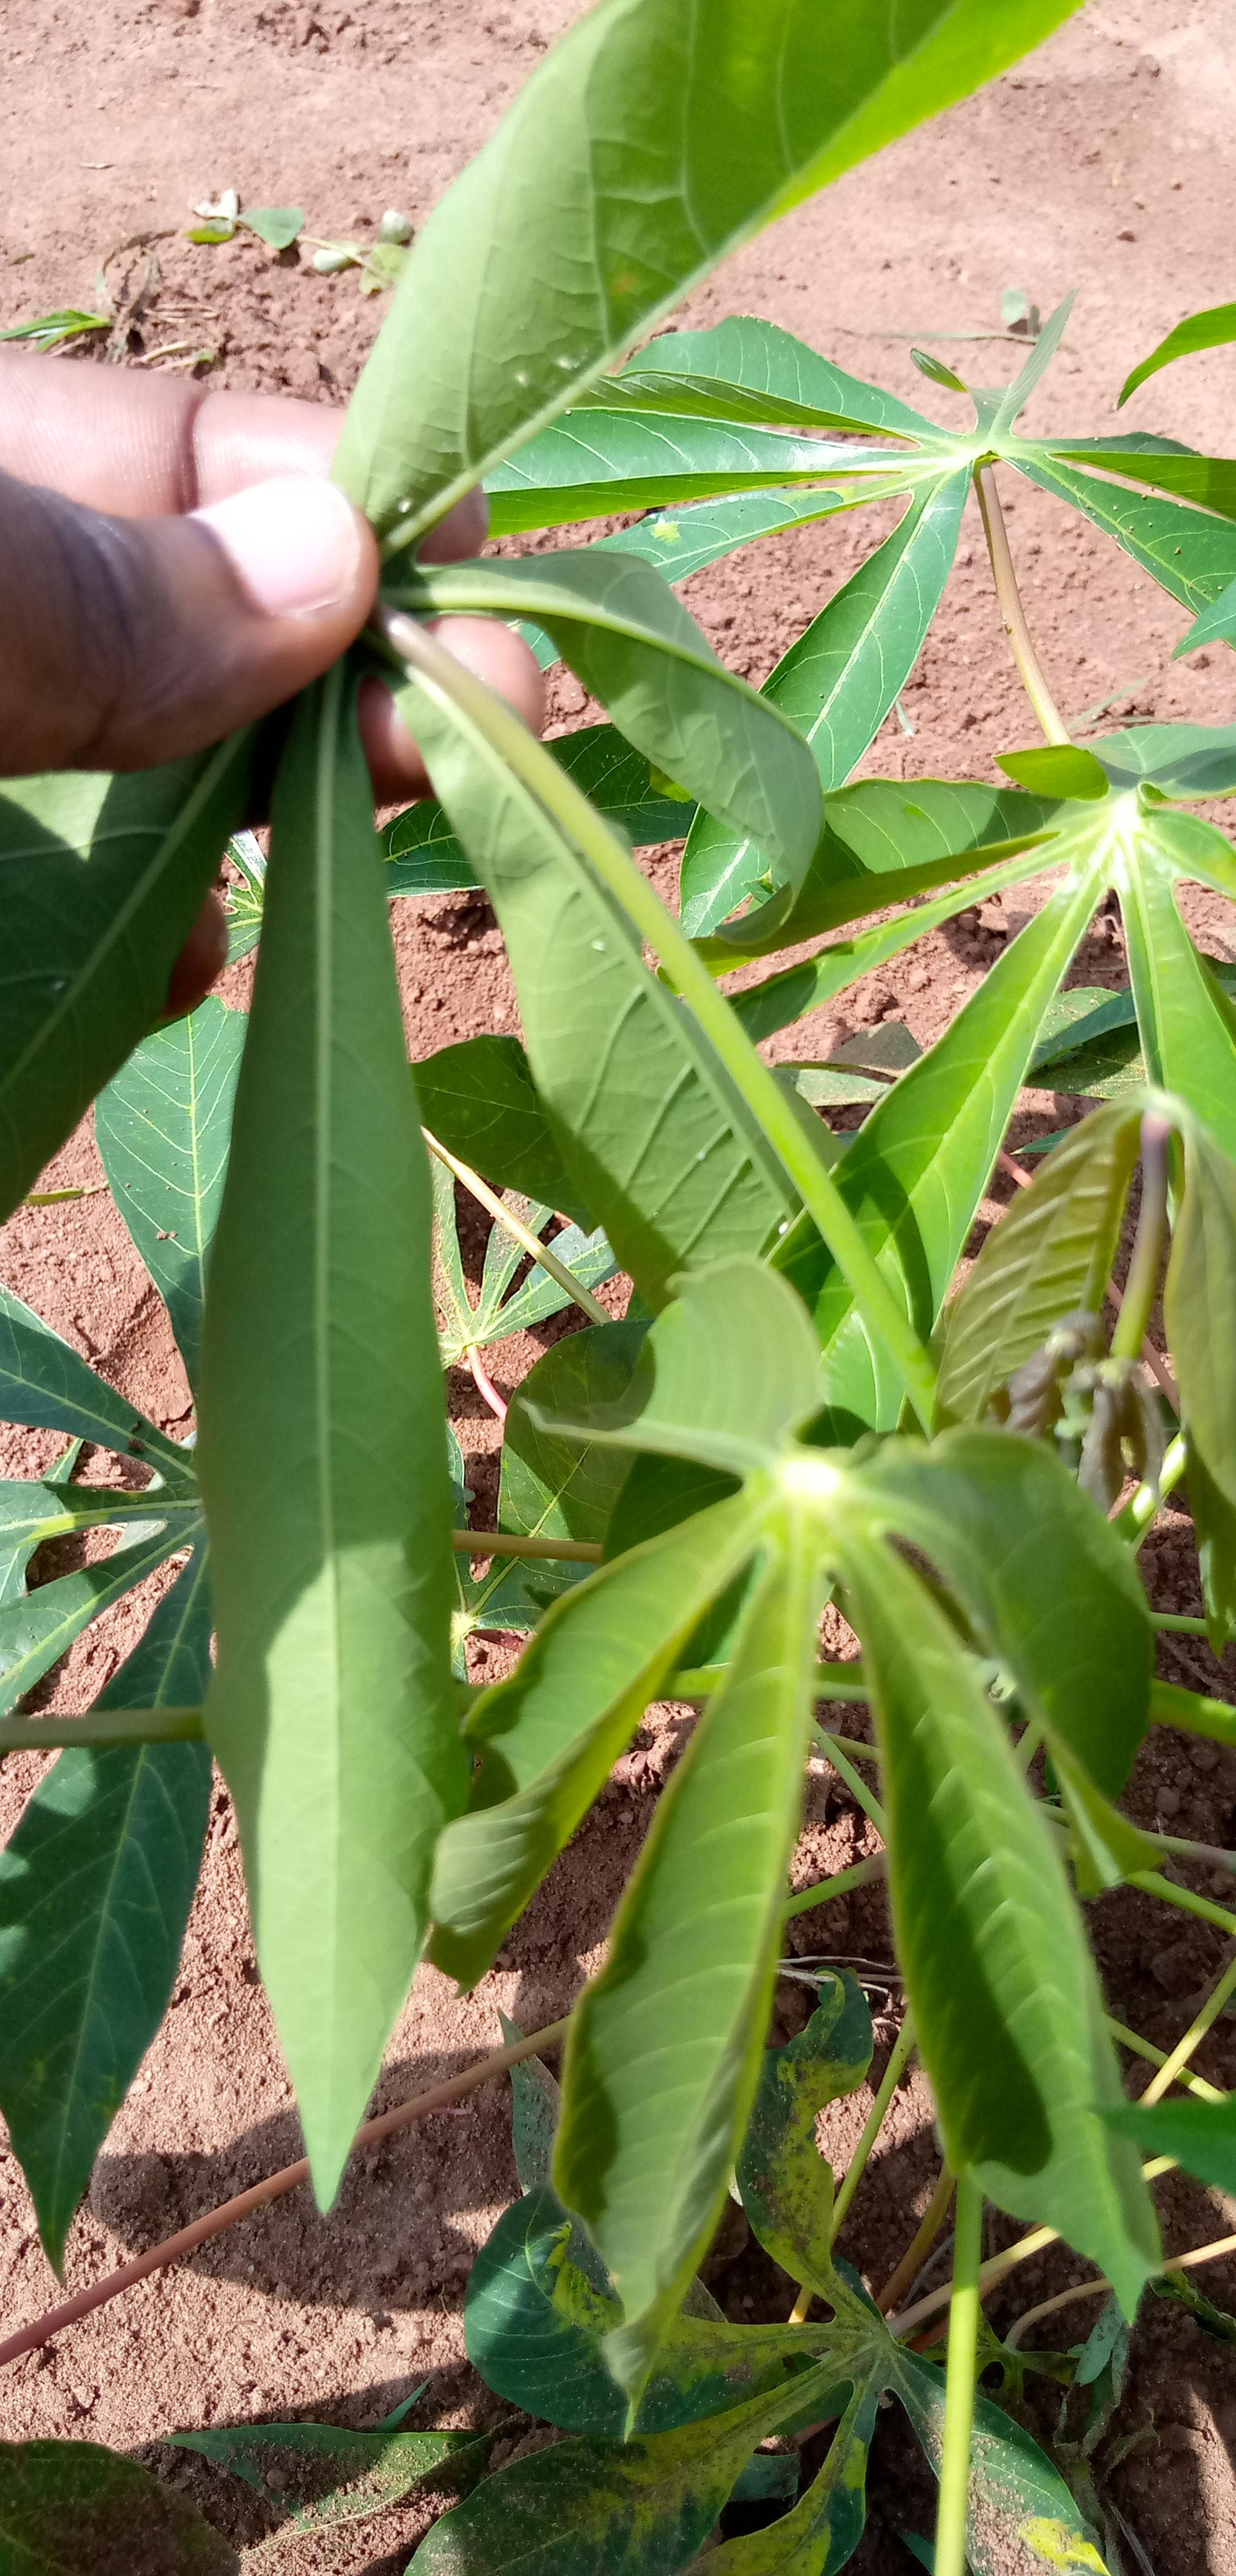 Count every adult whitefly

7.